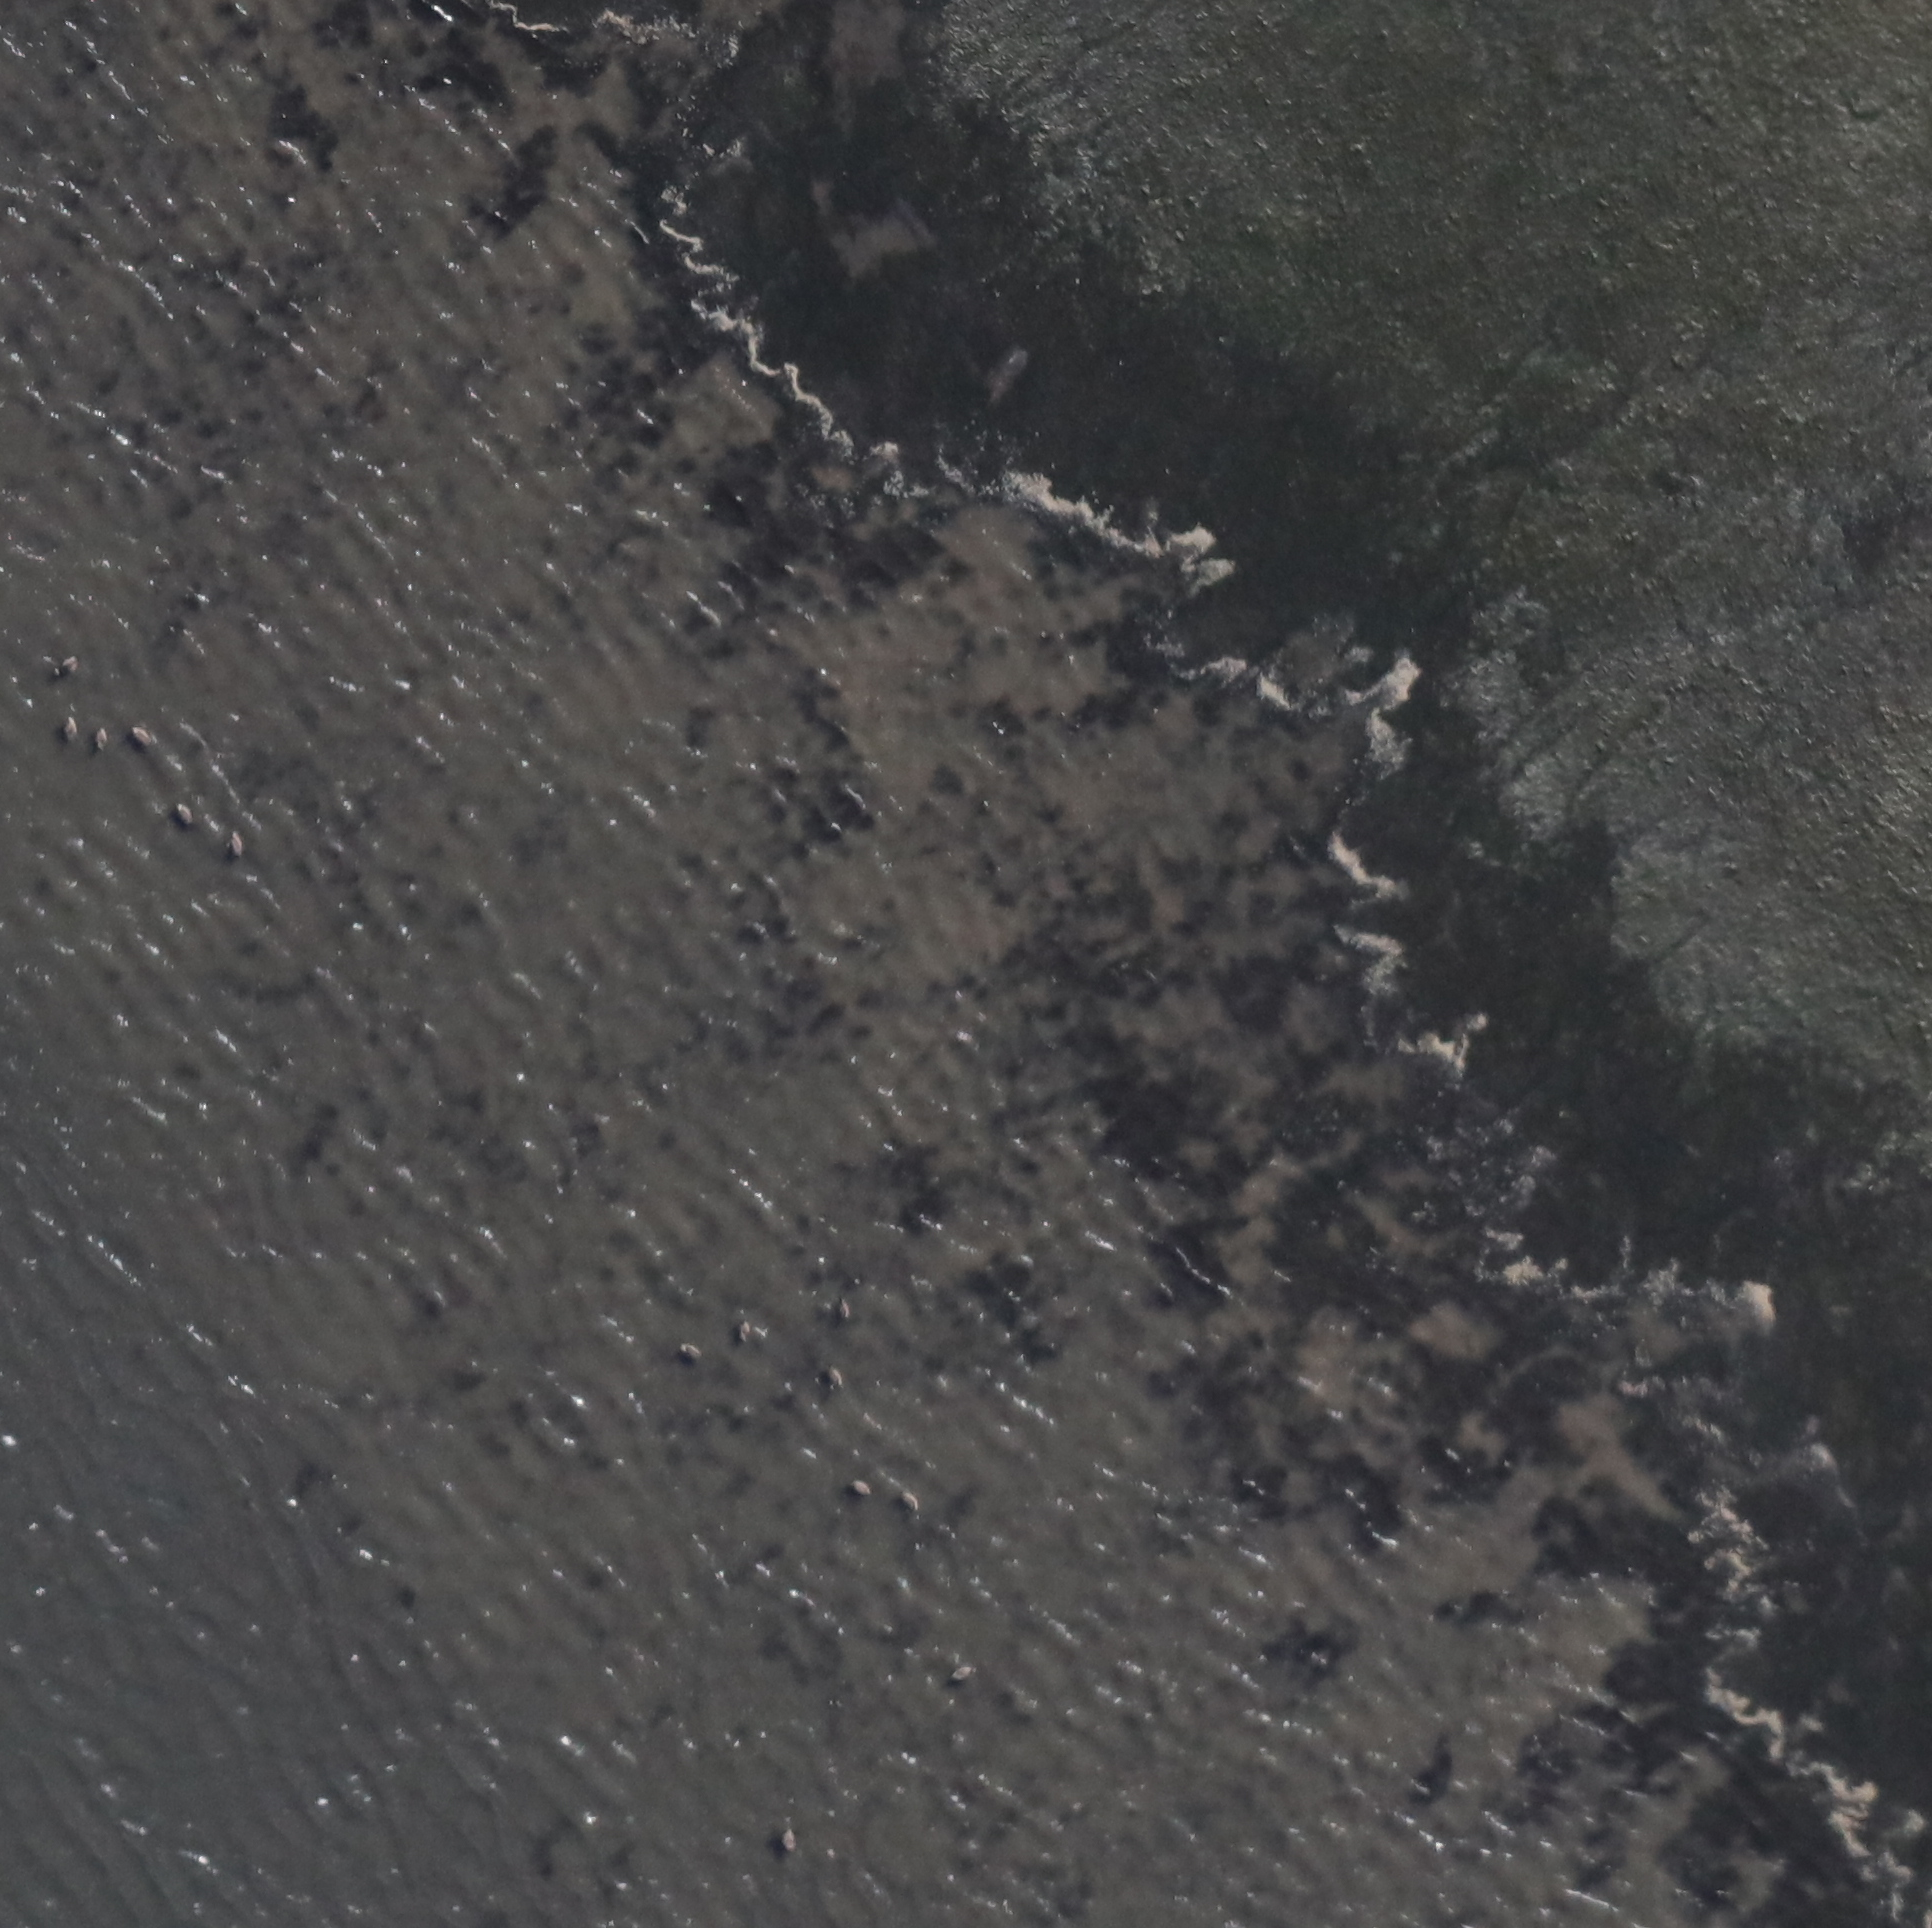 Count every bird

14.